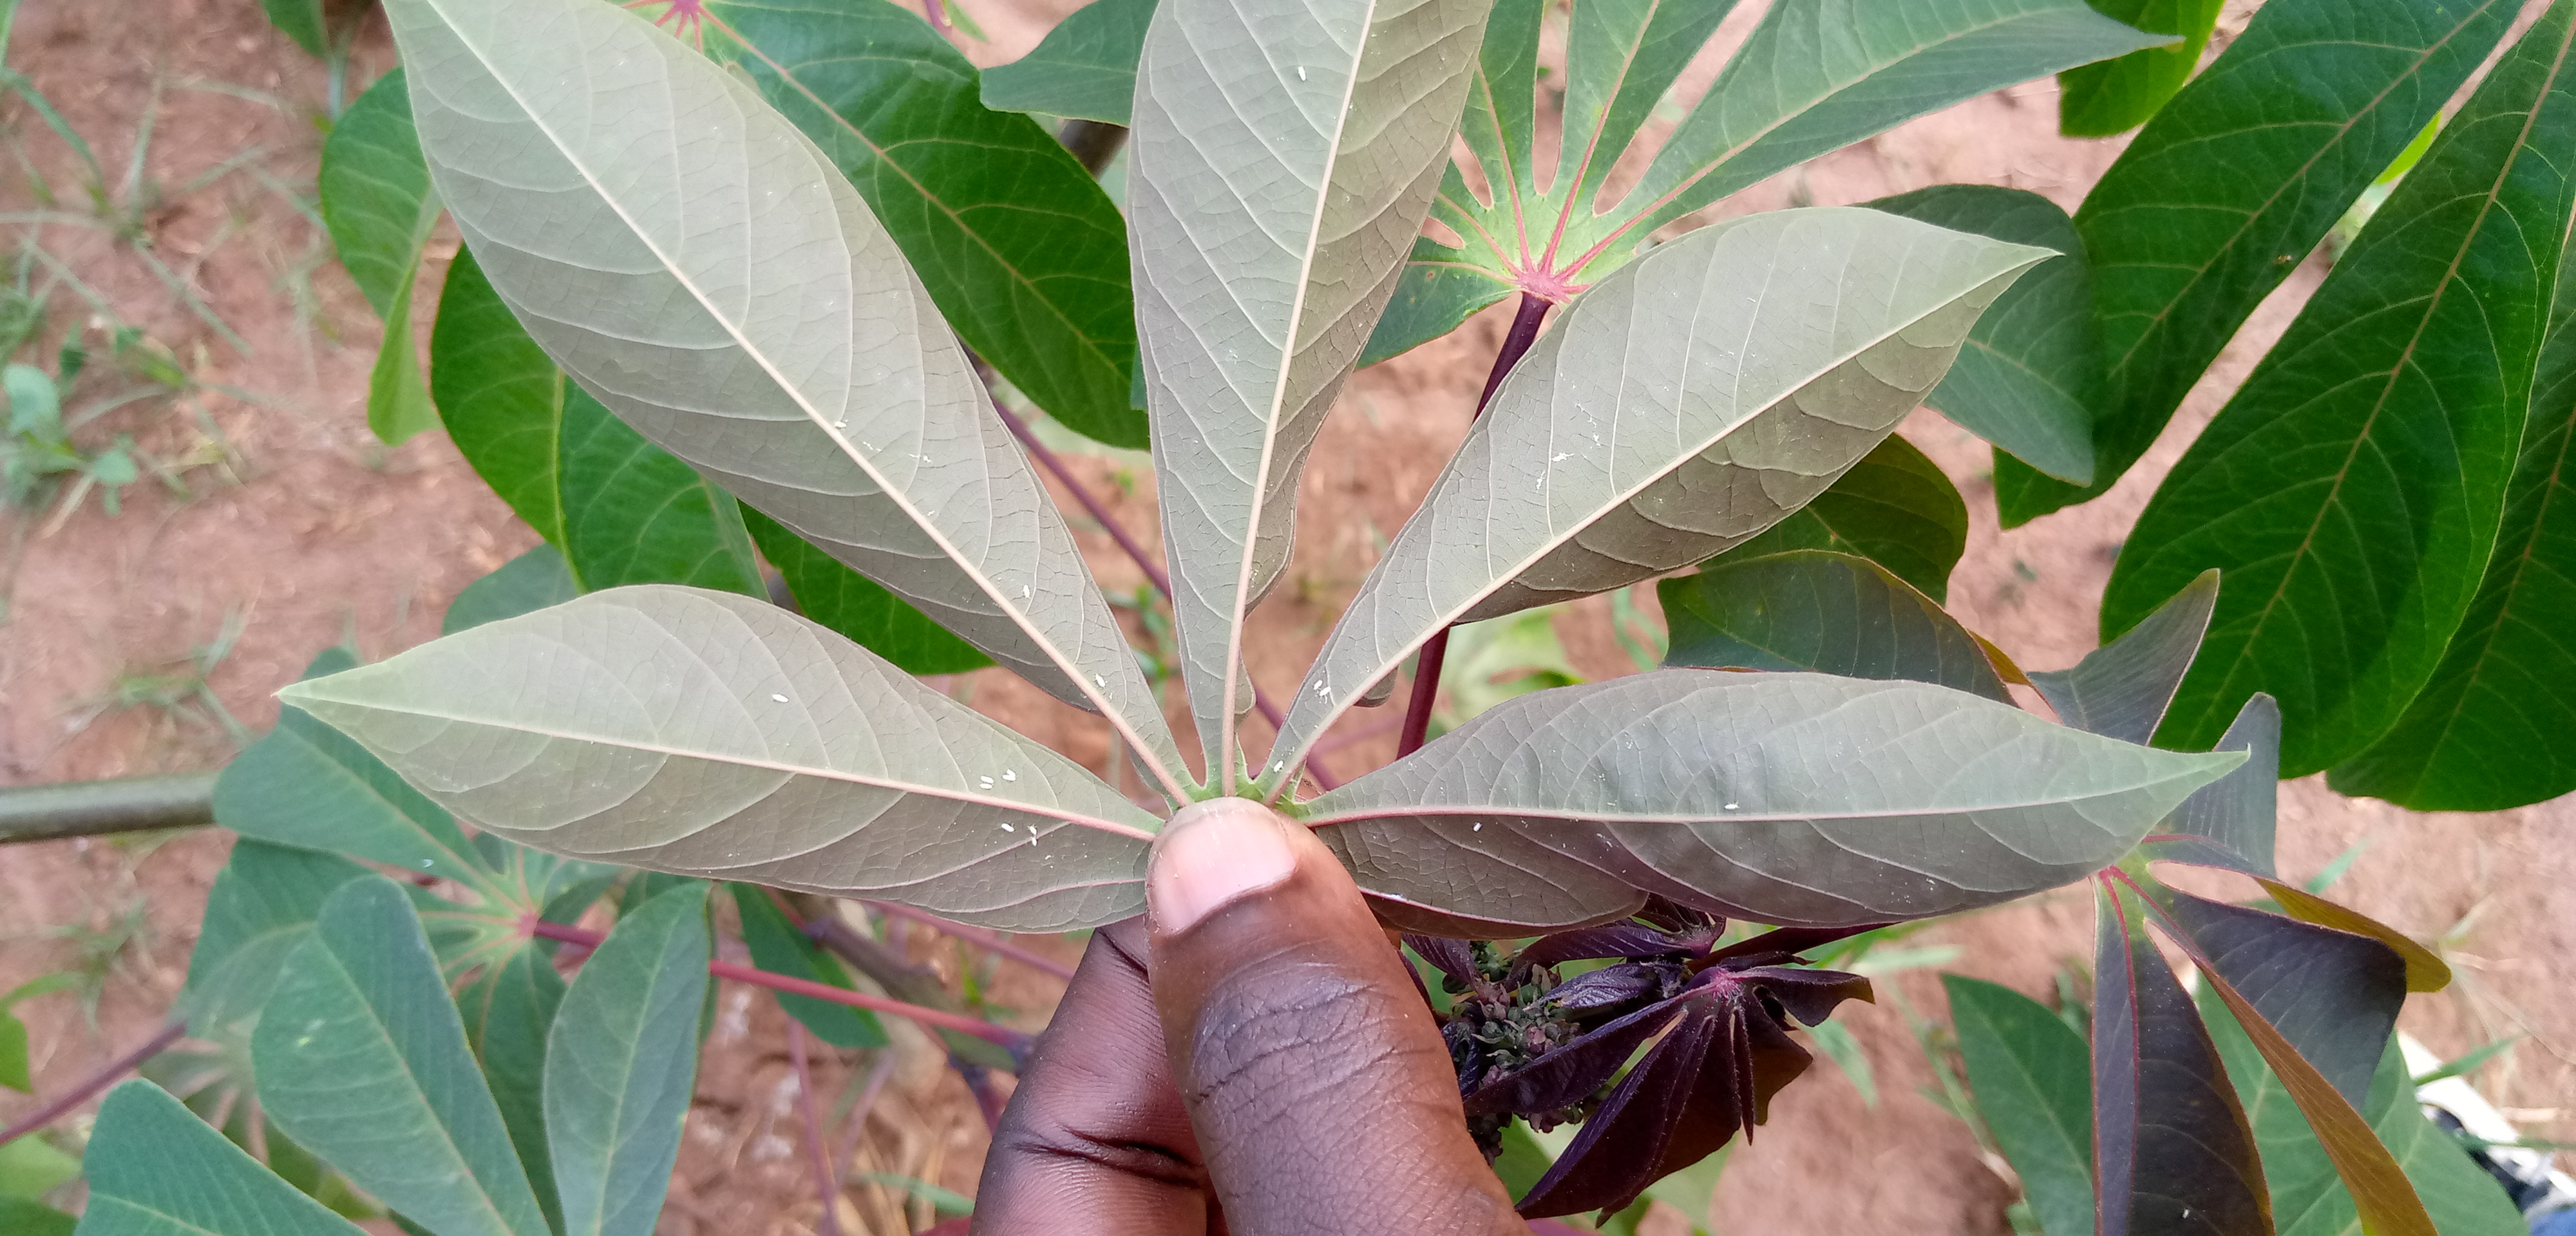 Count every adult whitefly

15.